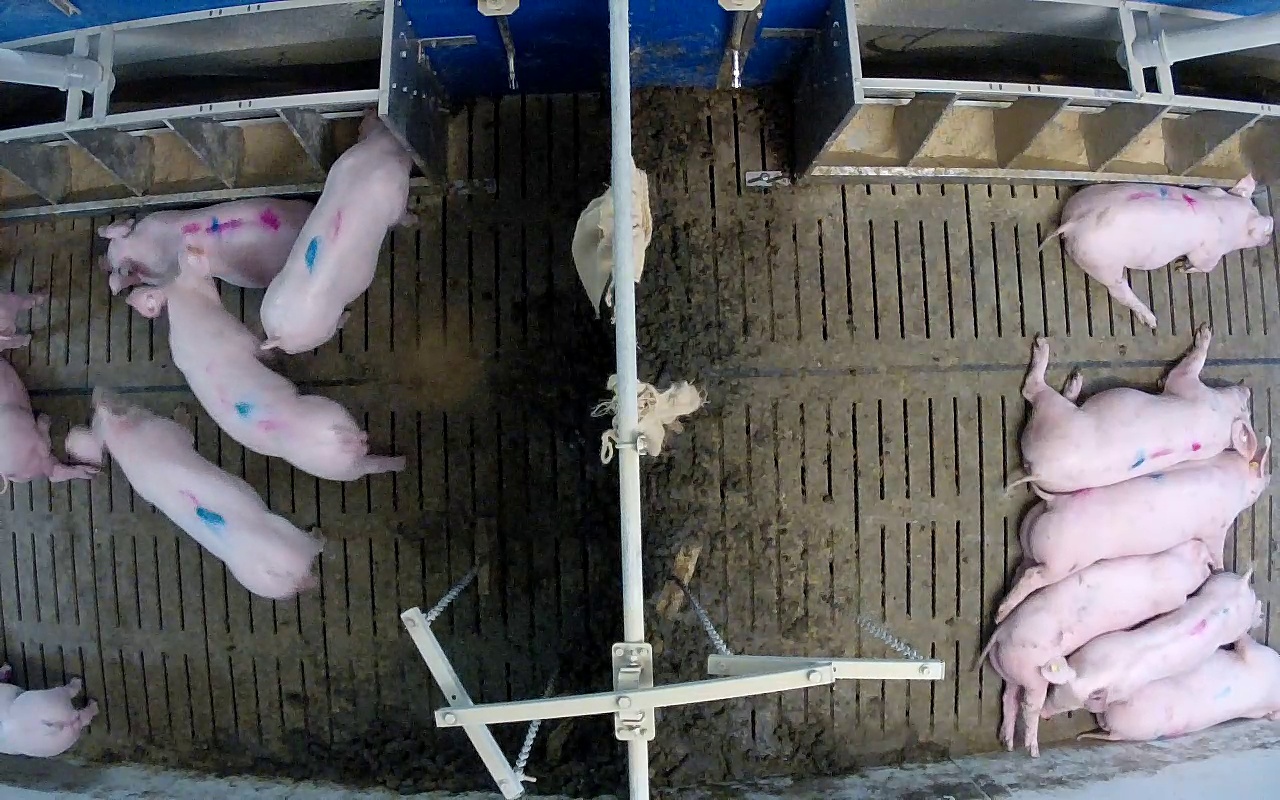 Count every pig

13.